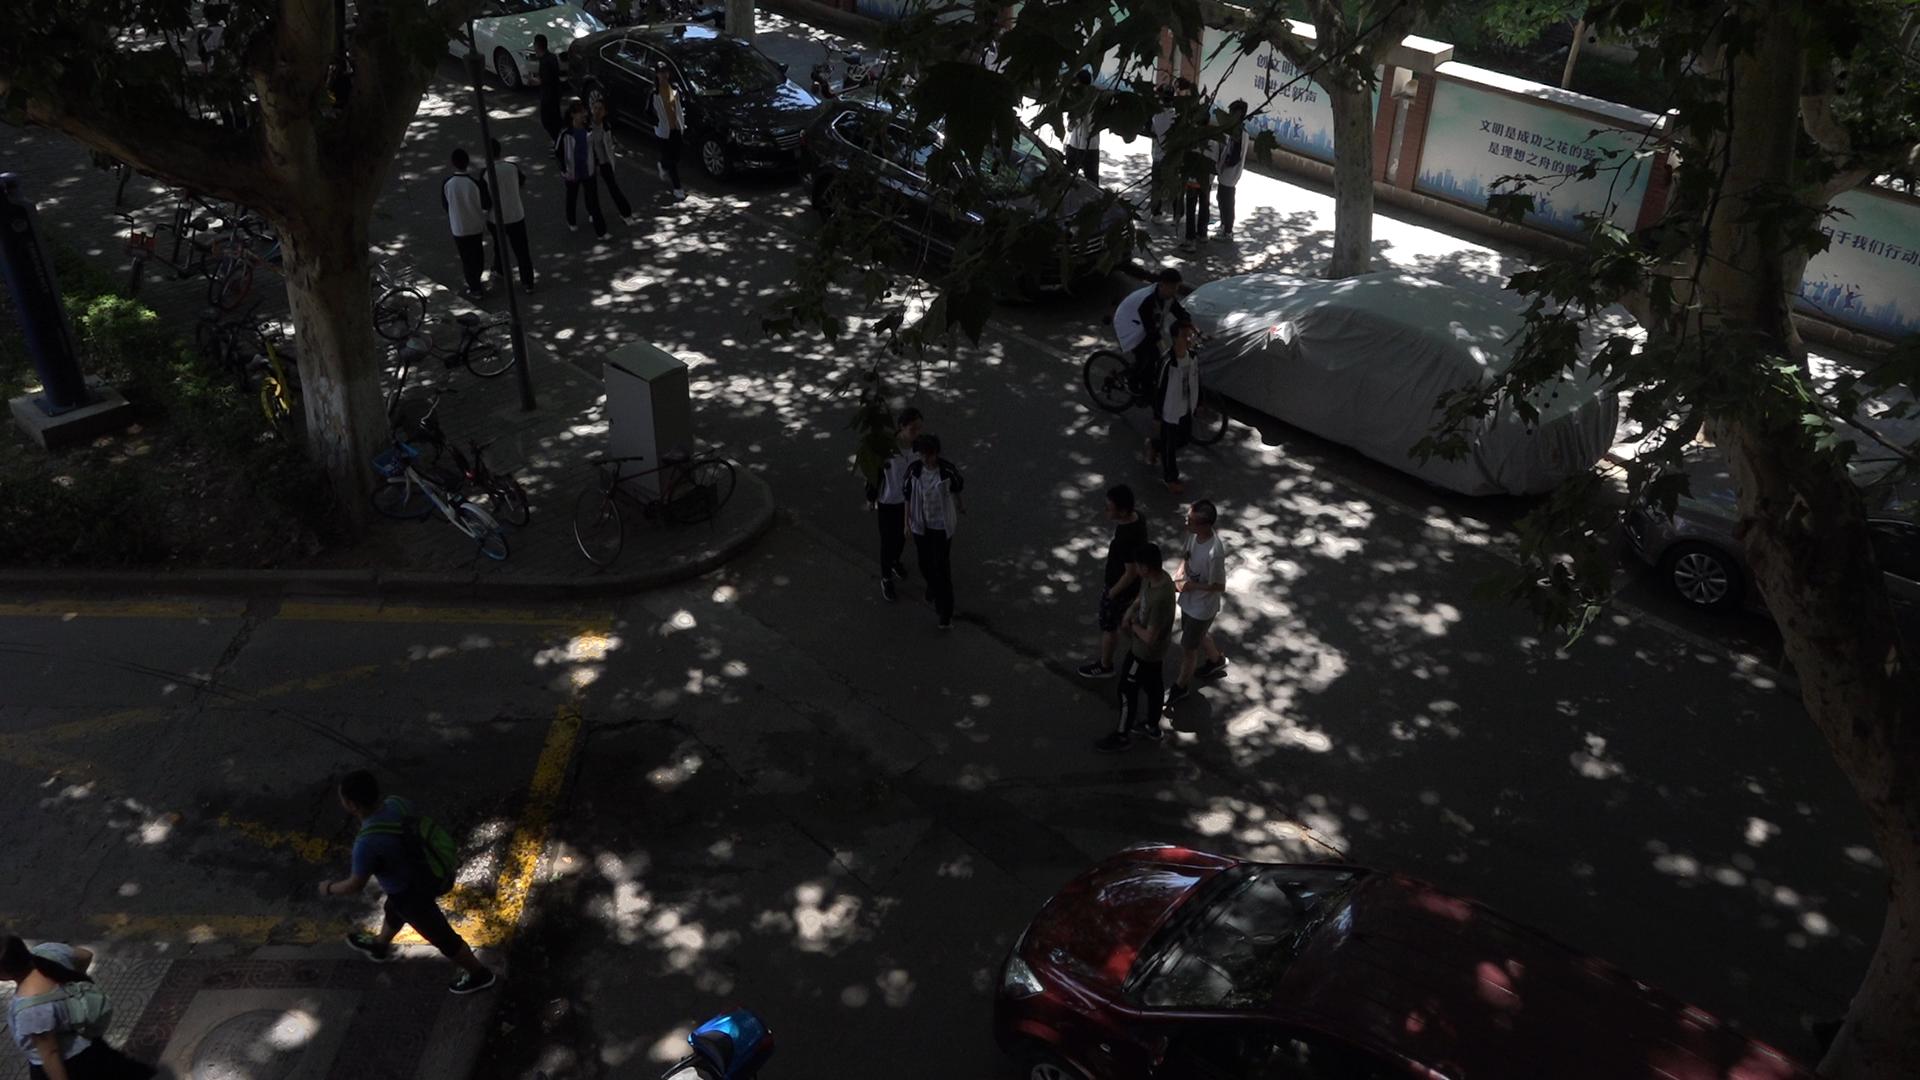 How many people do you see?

21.